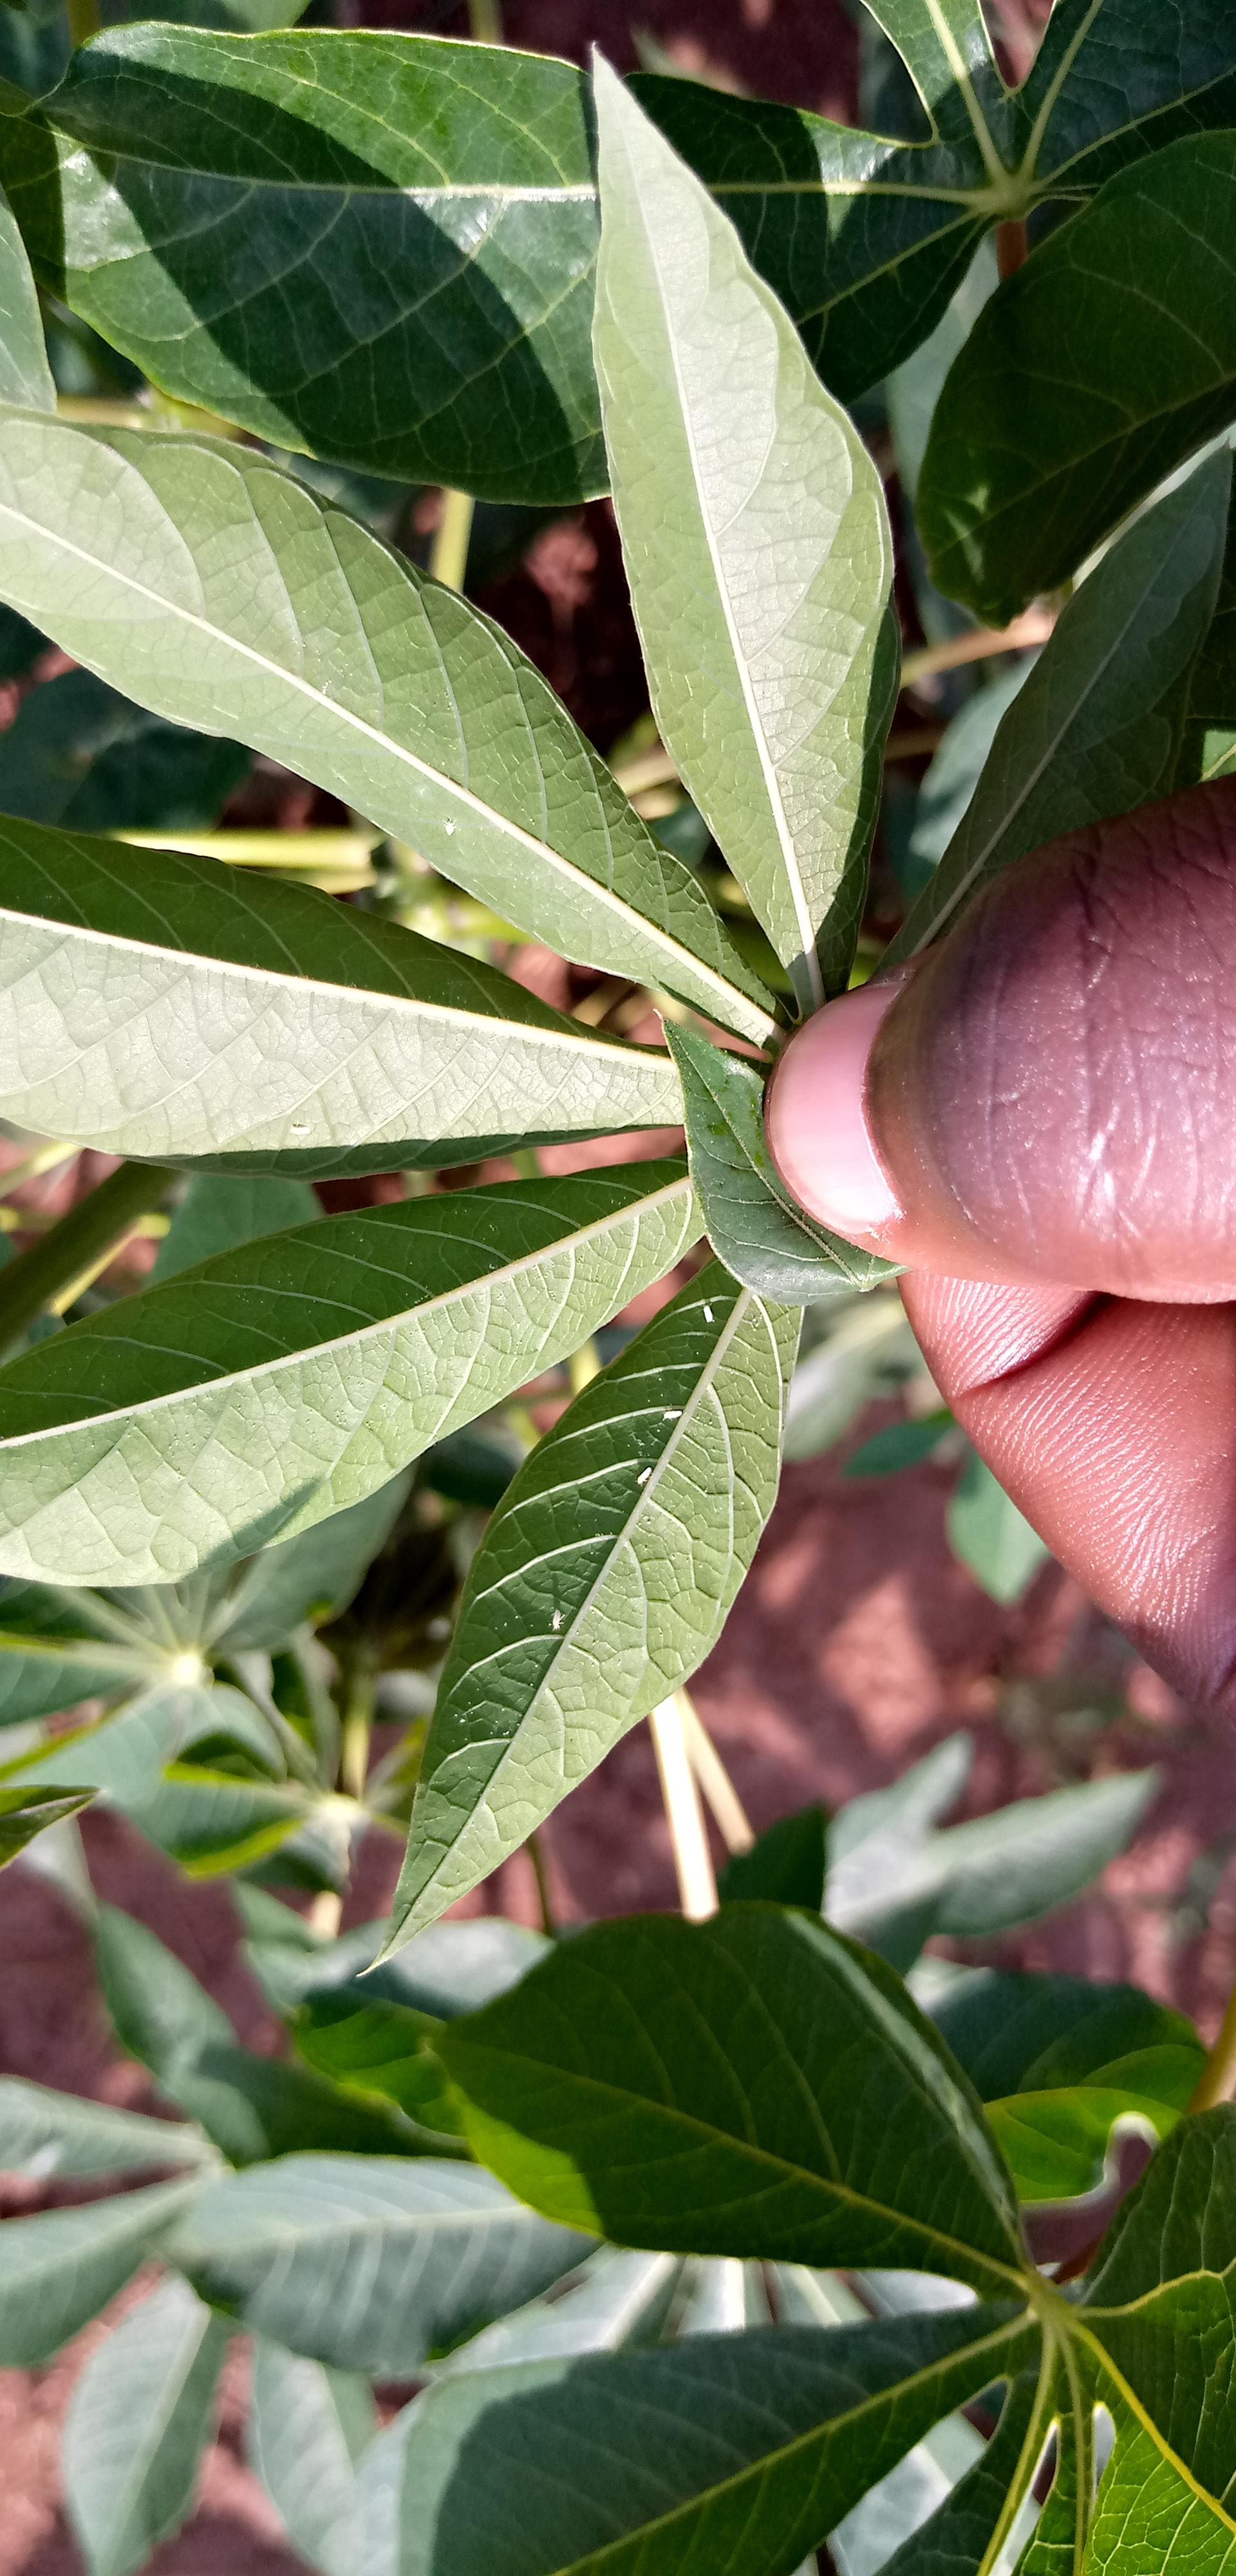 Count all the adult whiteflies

6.